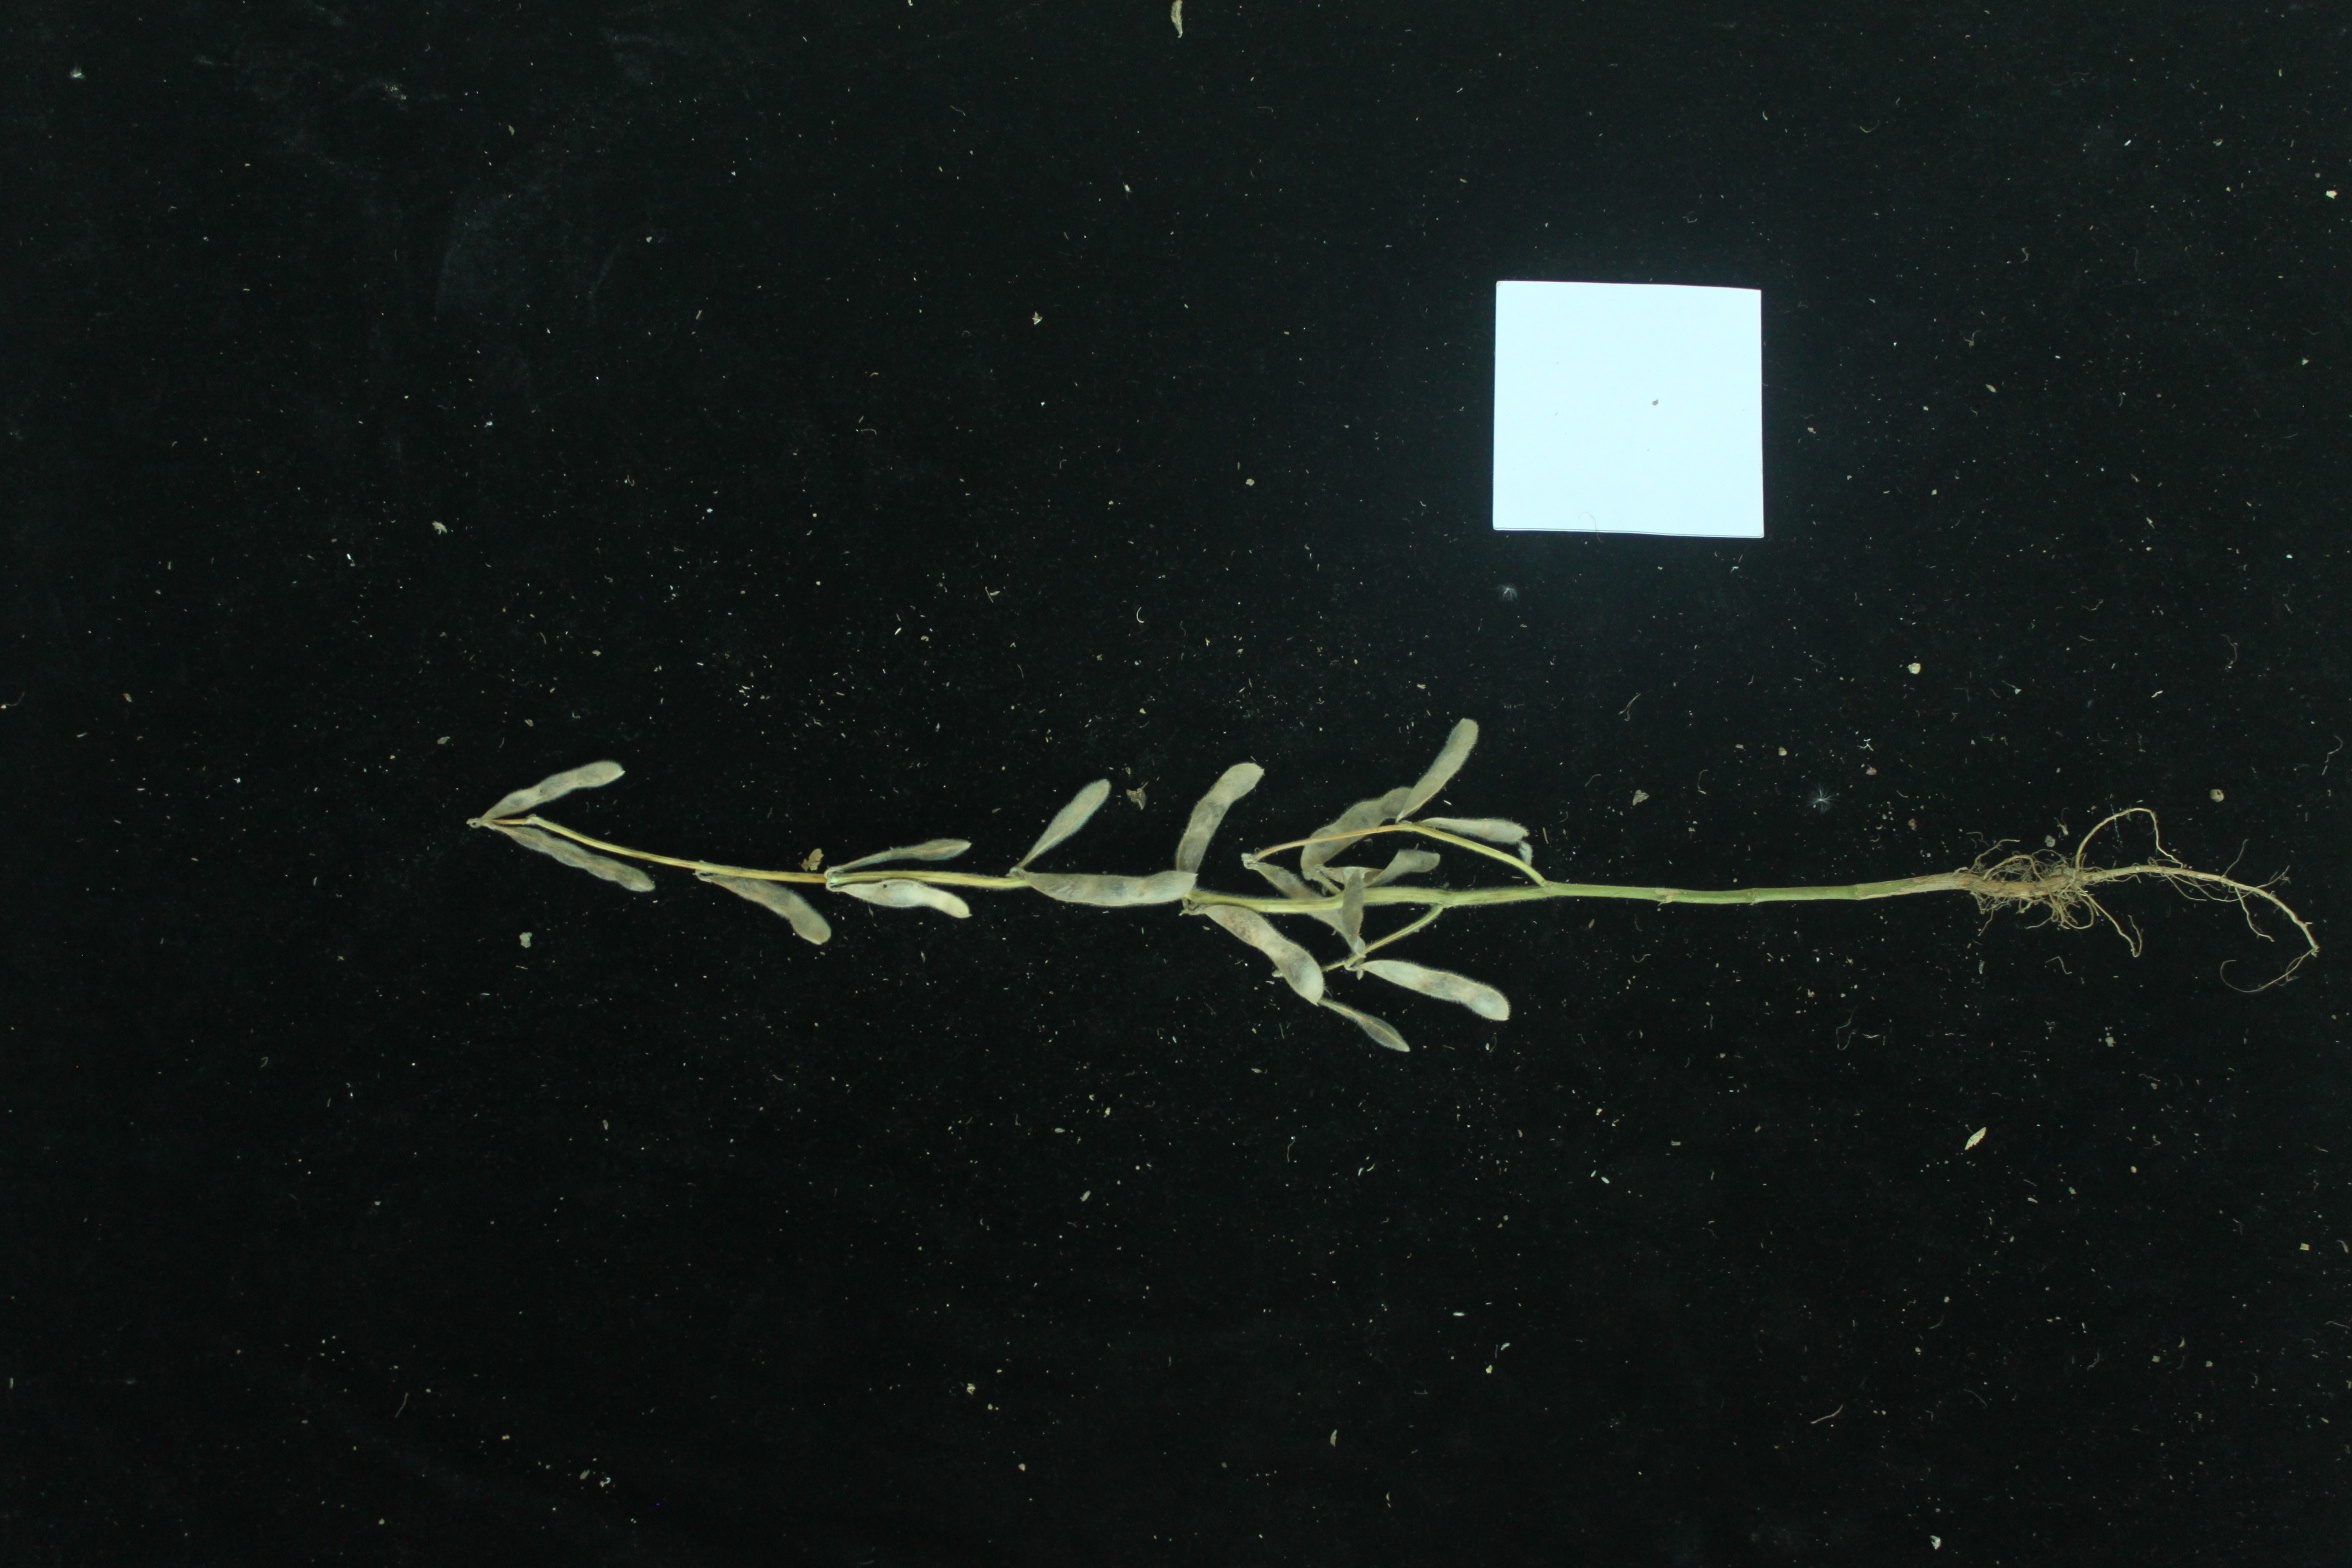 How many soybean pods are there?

17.